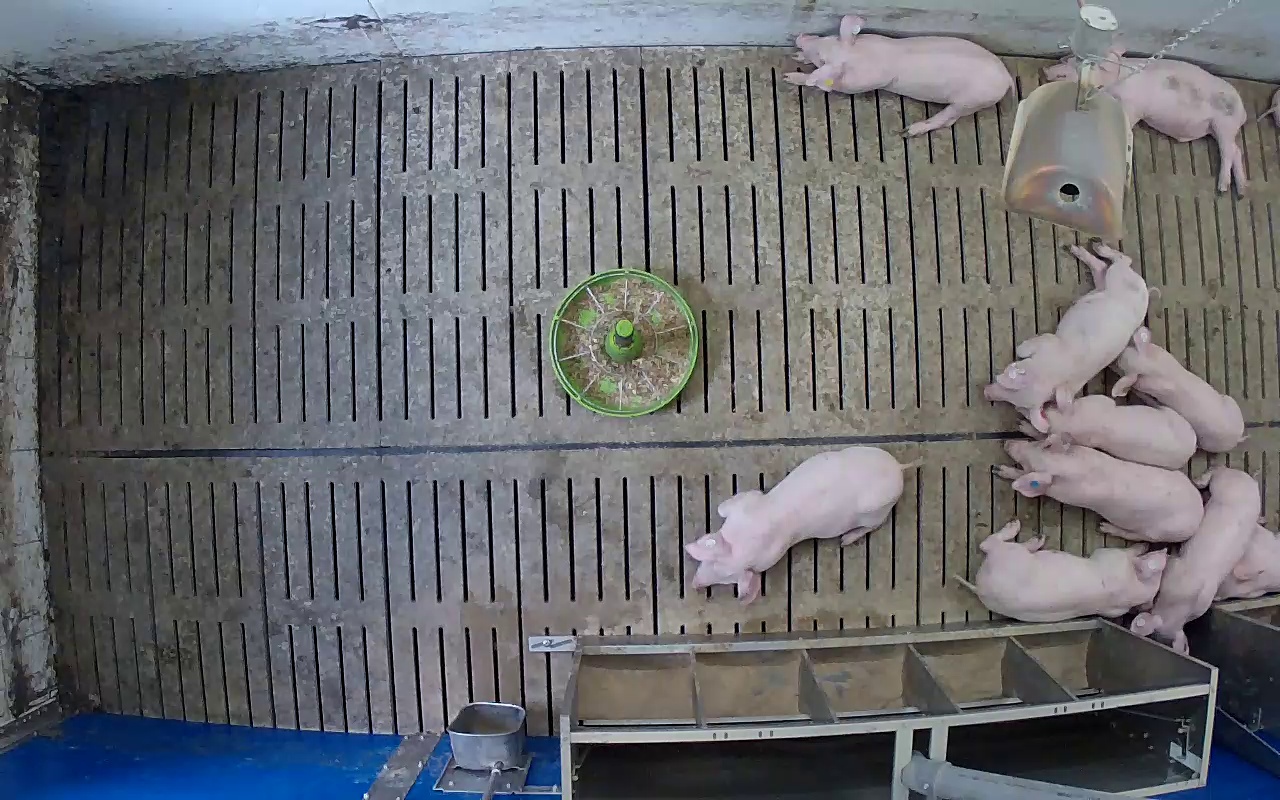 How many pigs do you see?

10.